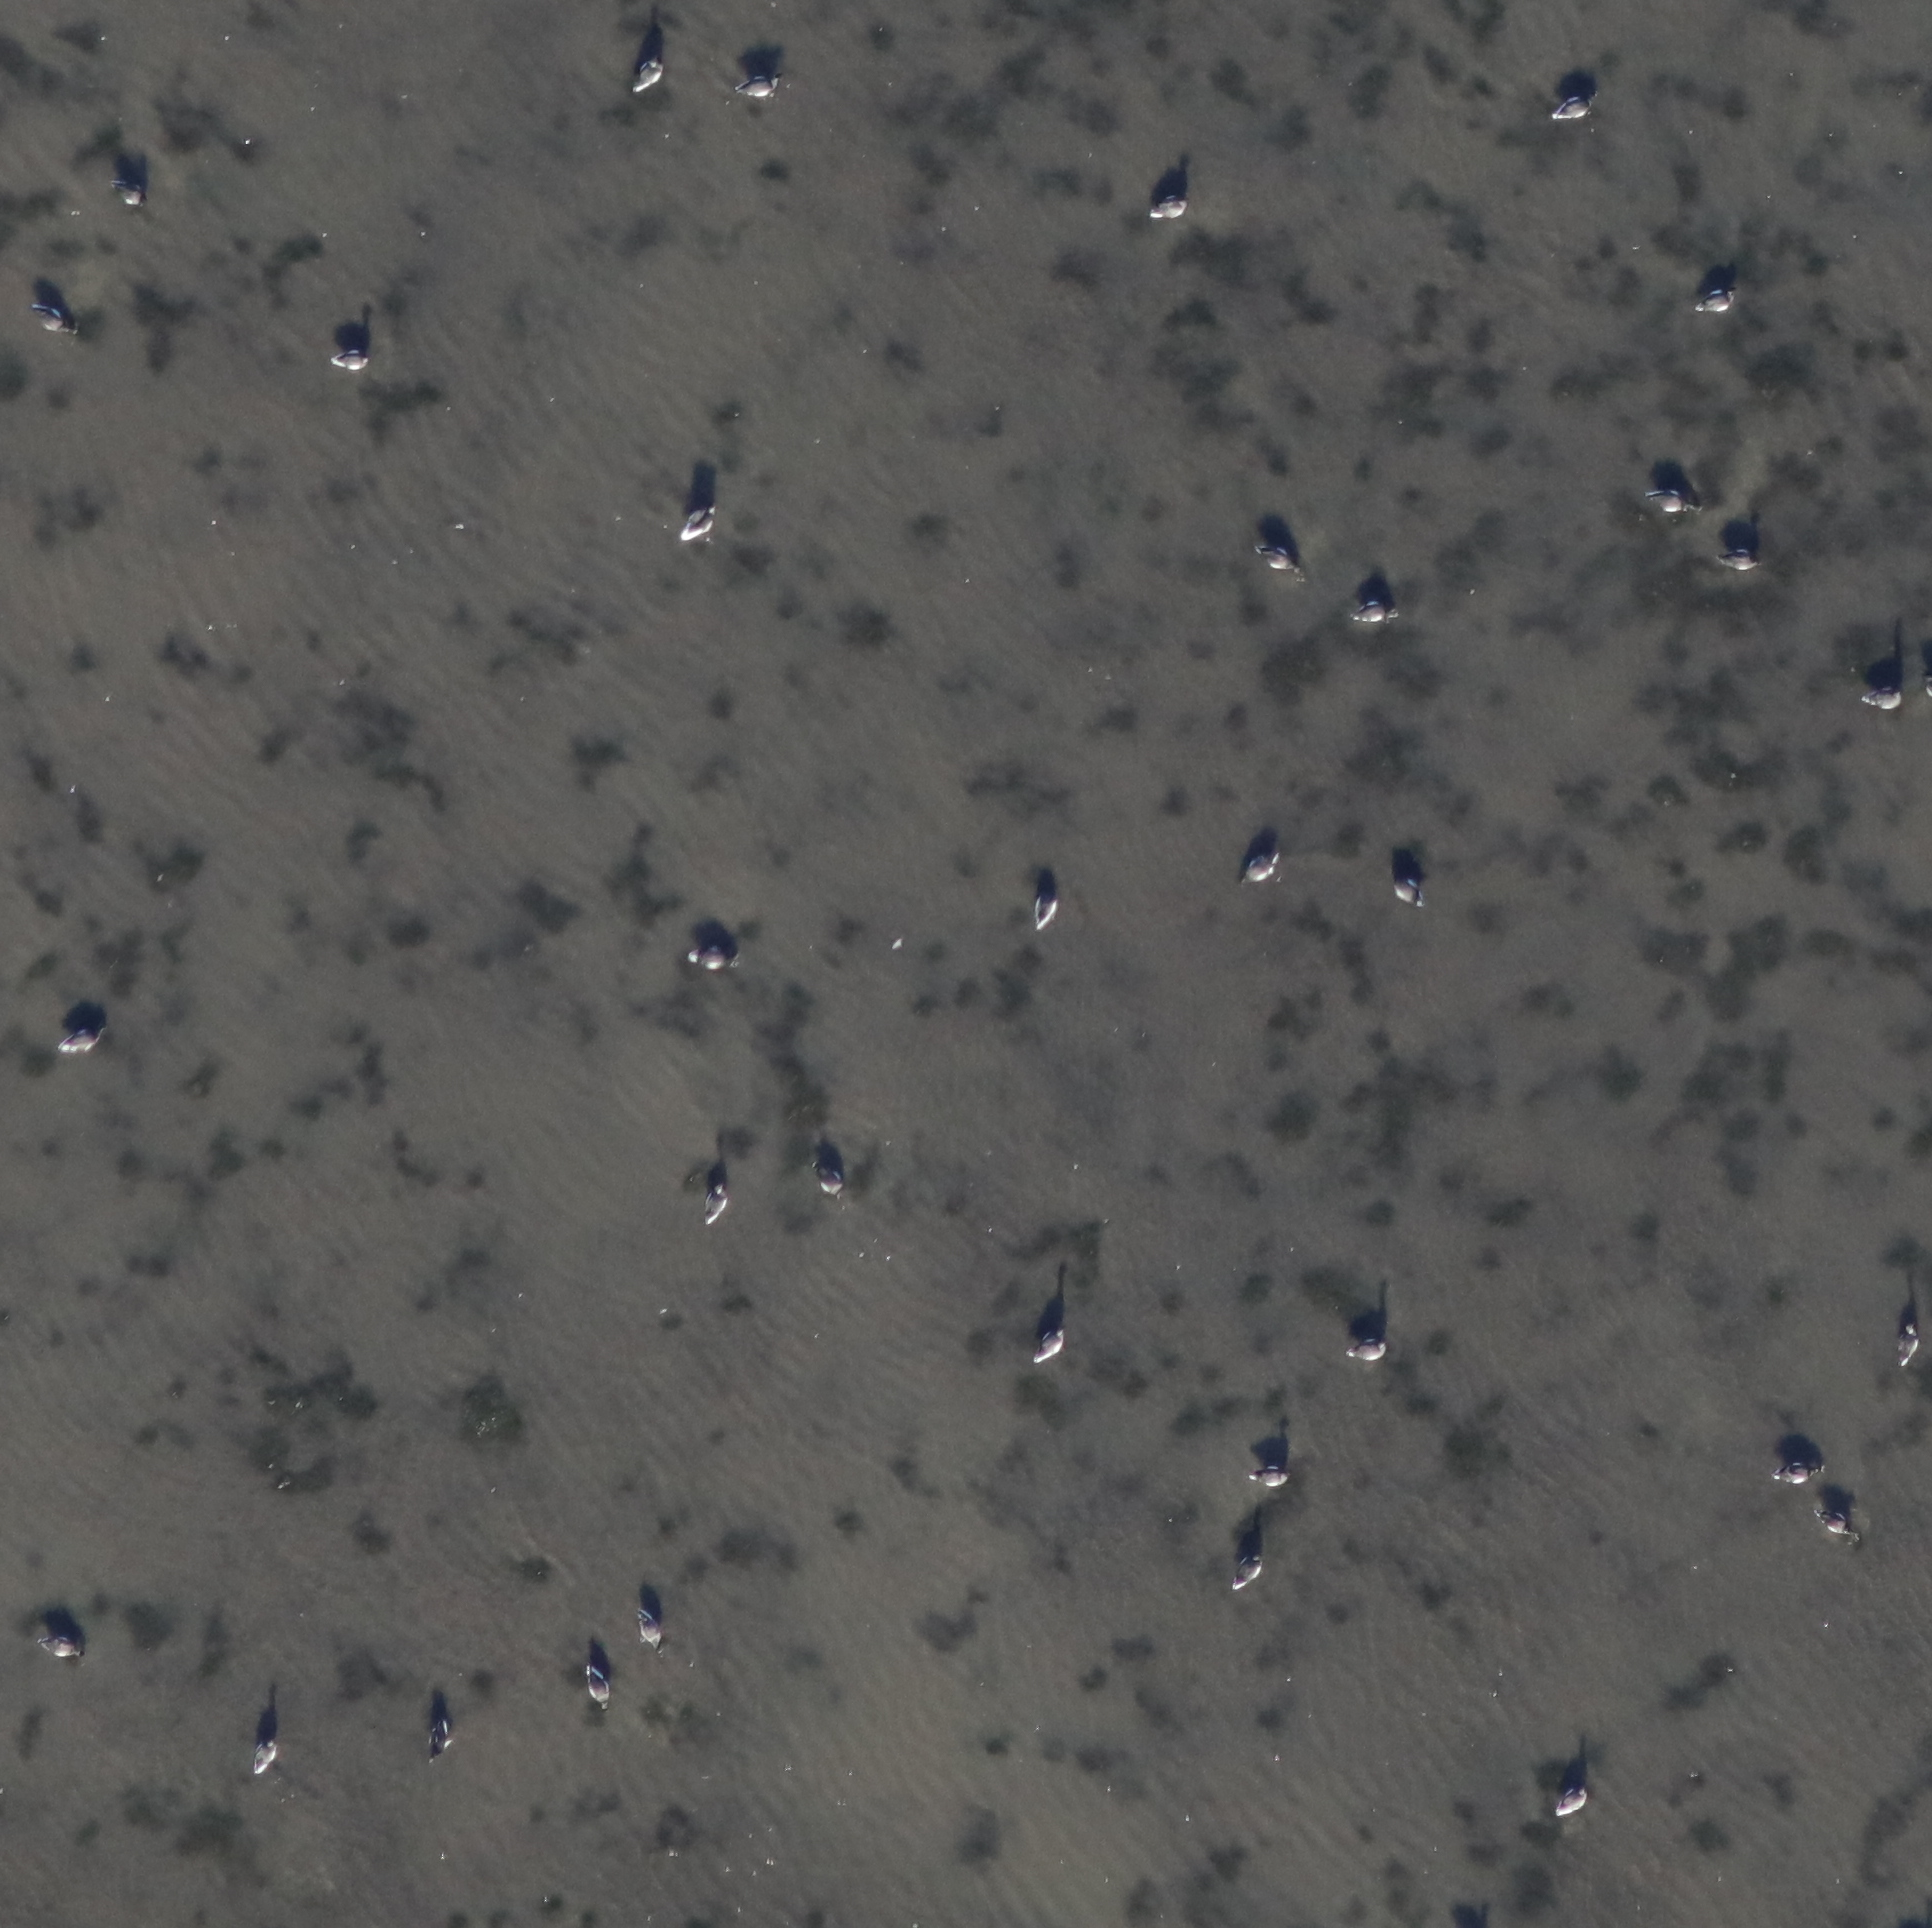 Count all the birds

34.